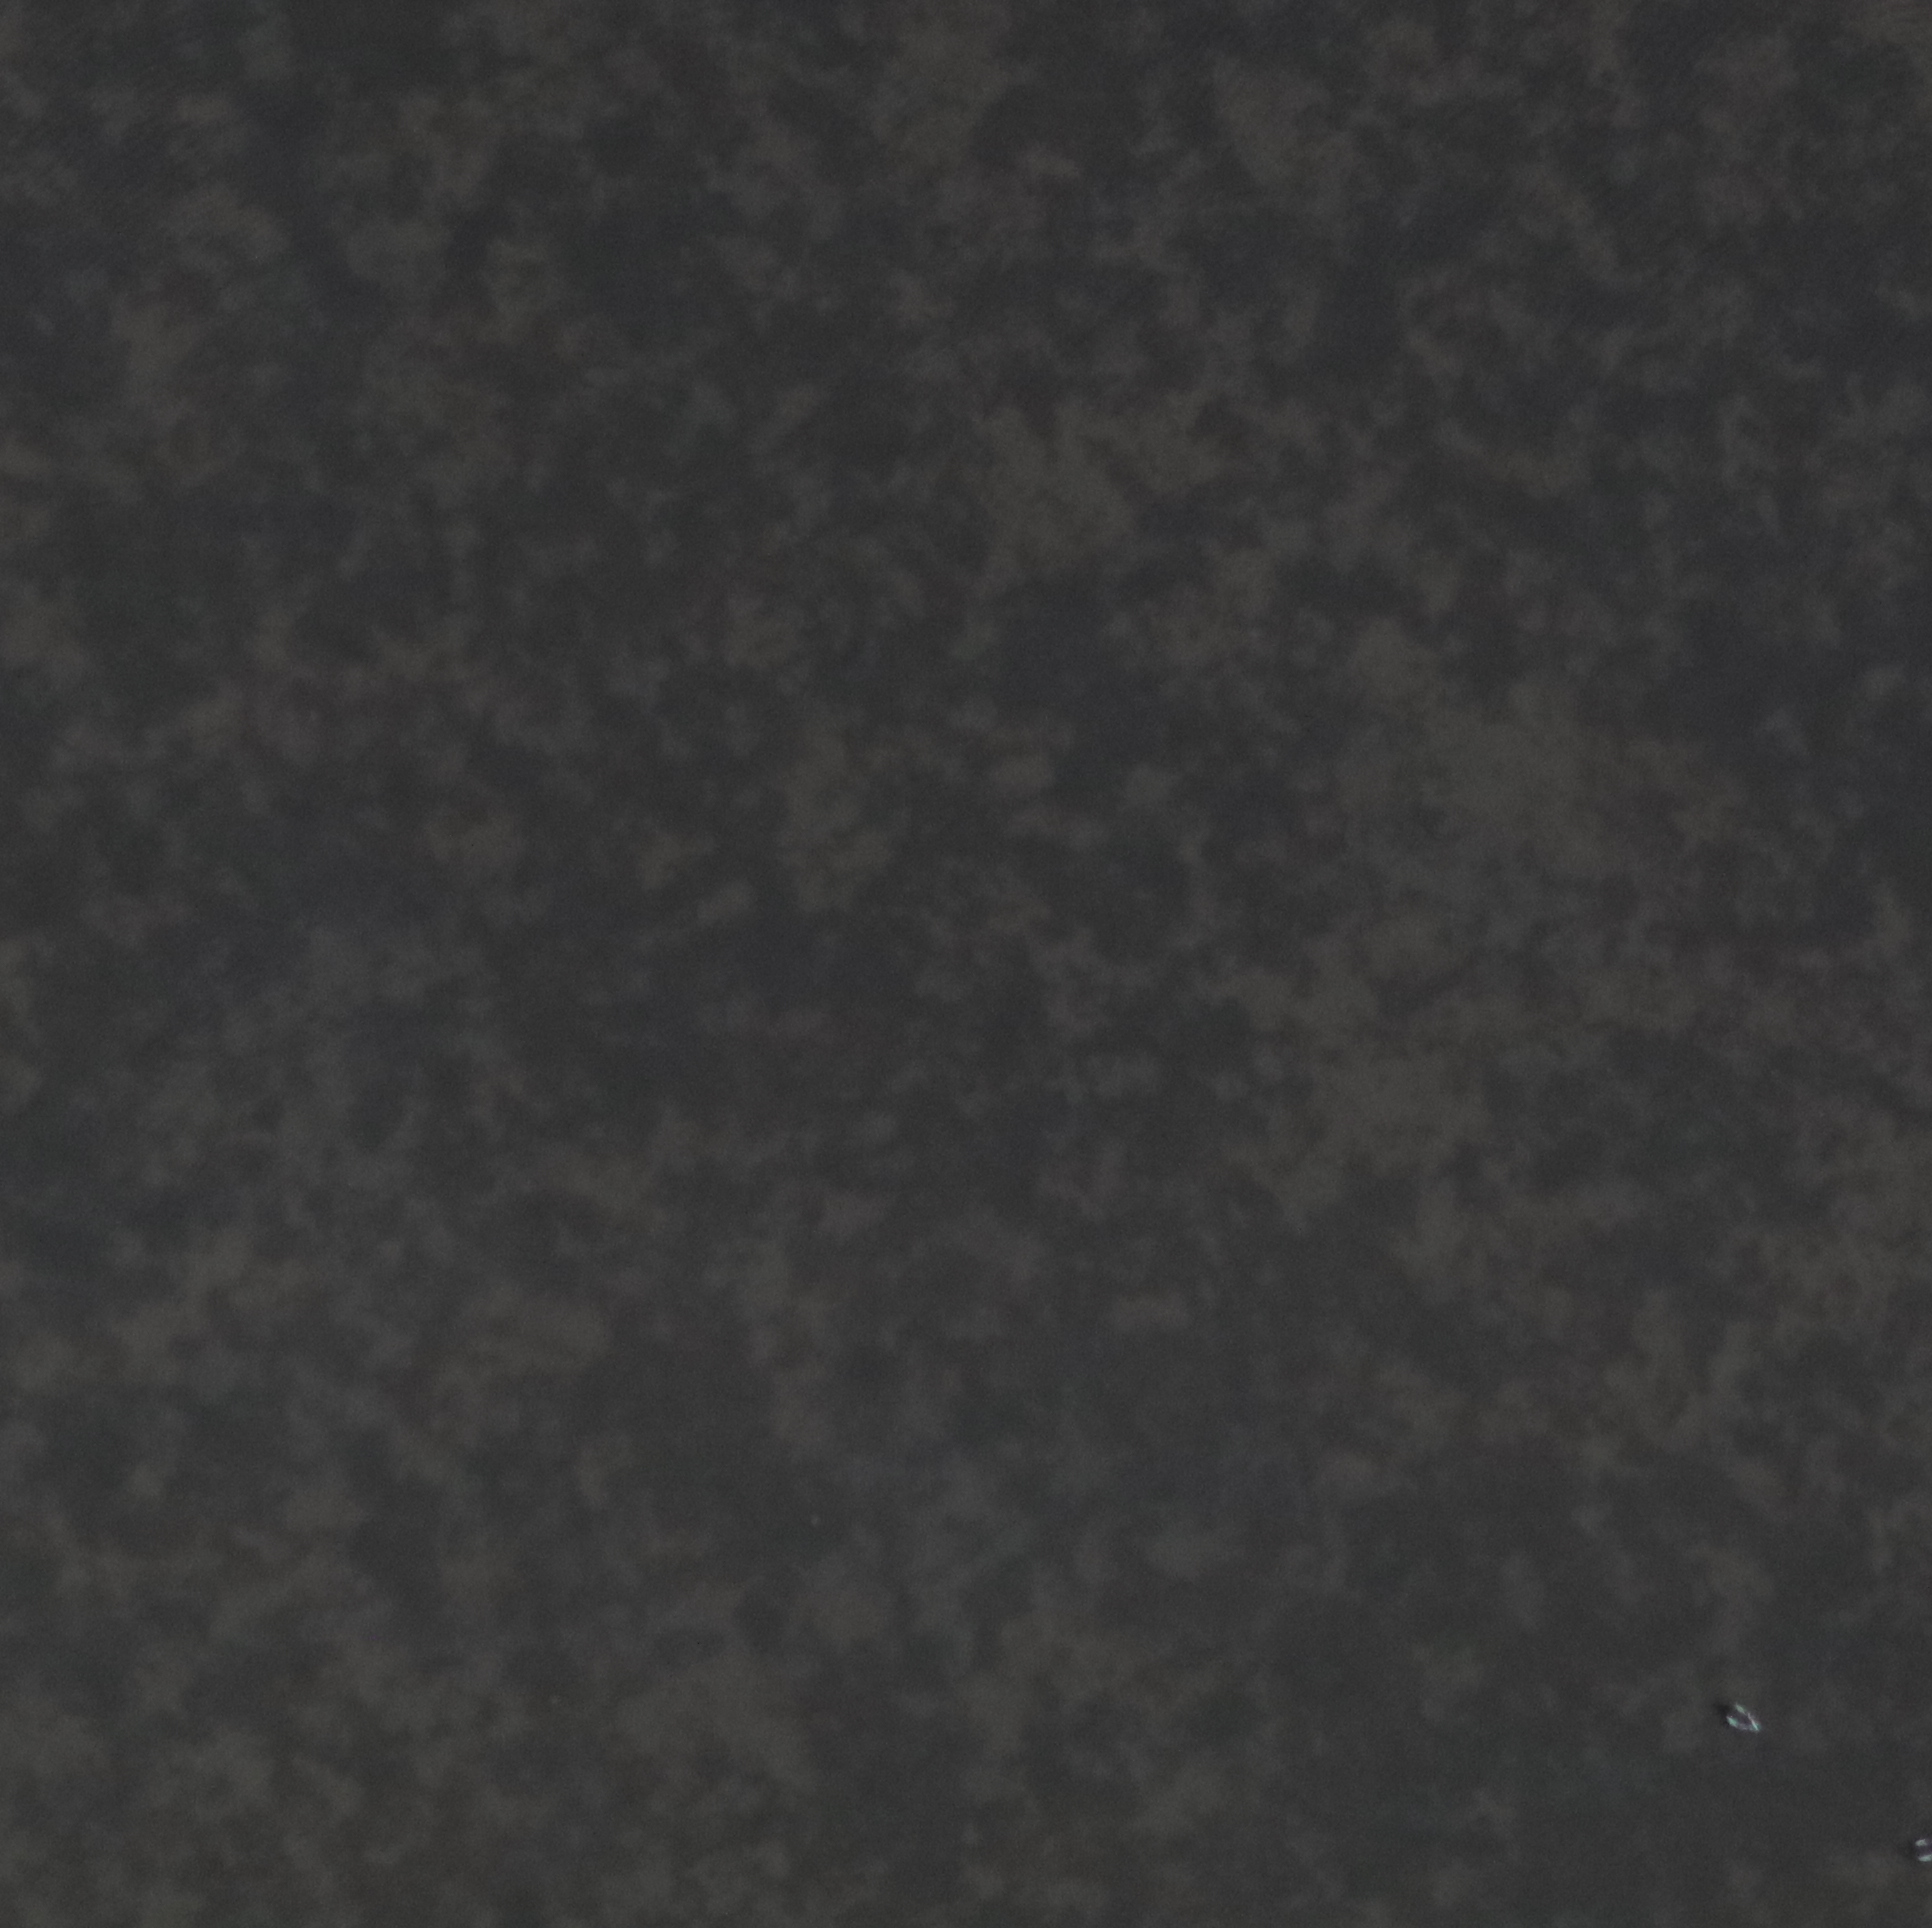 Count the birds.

2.